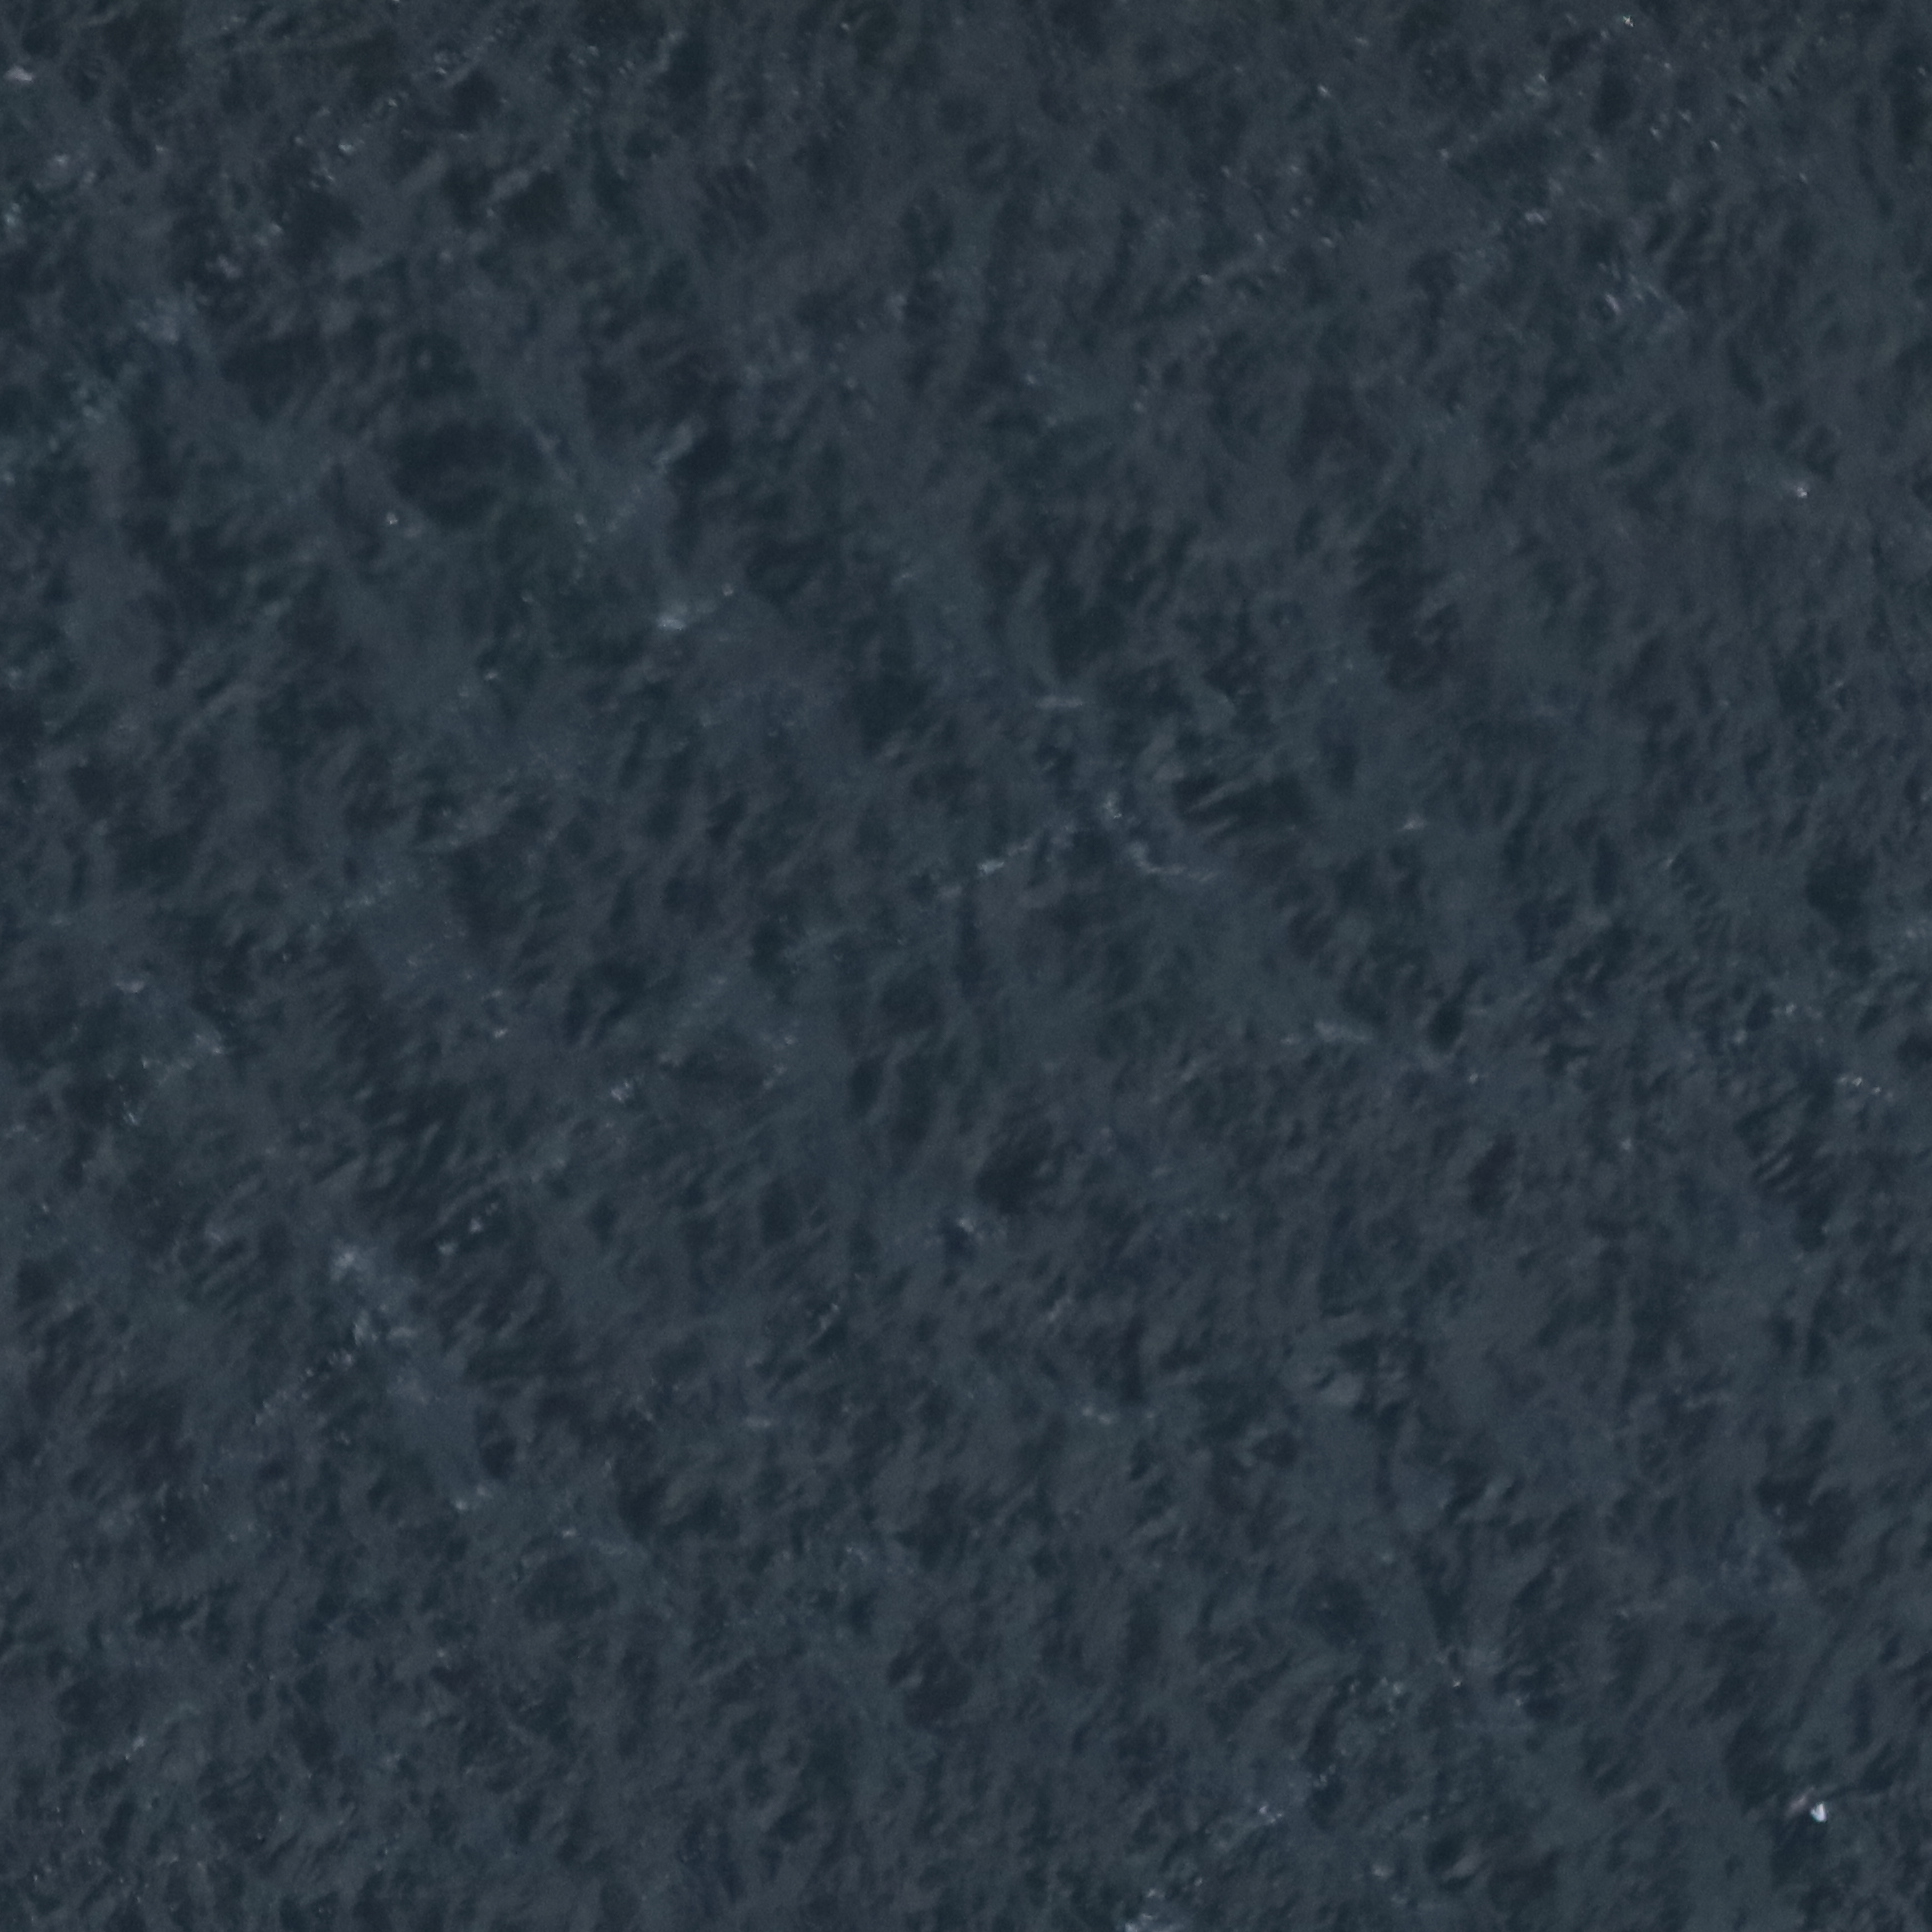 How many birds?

1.